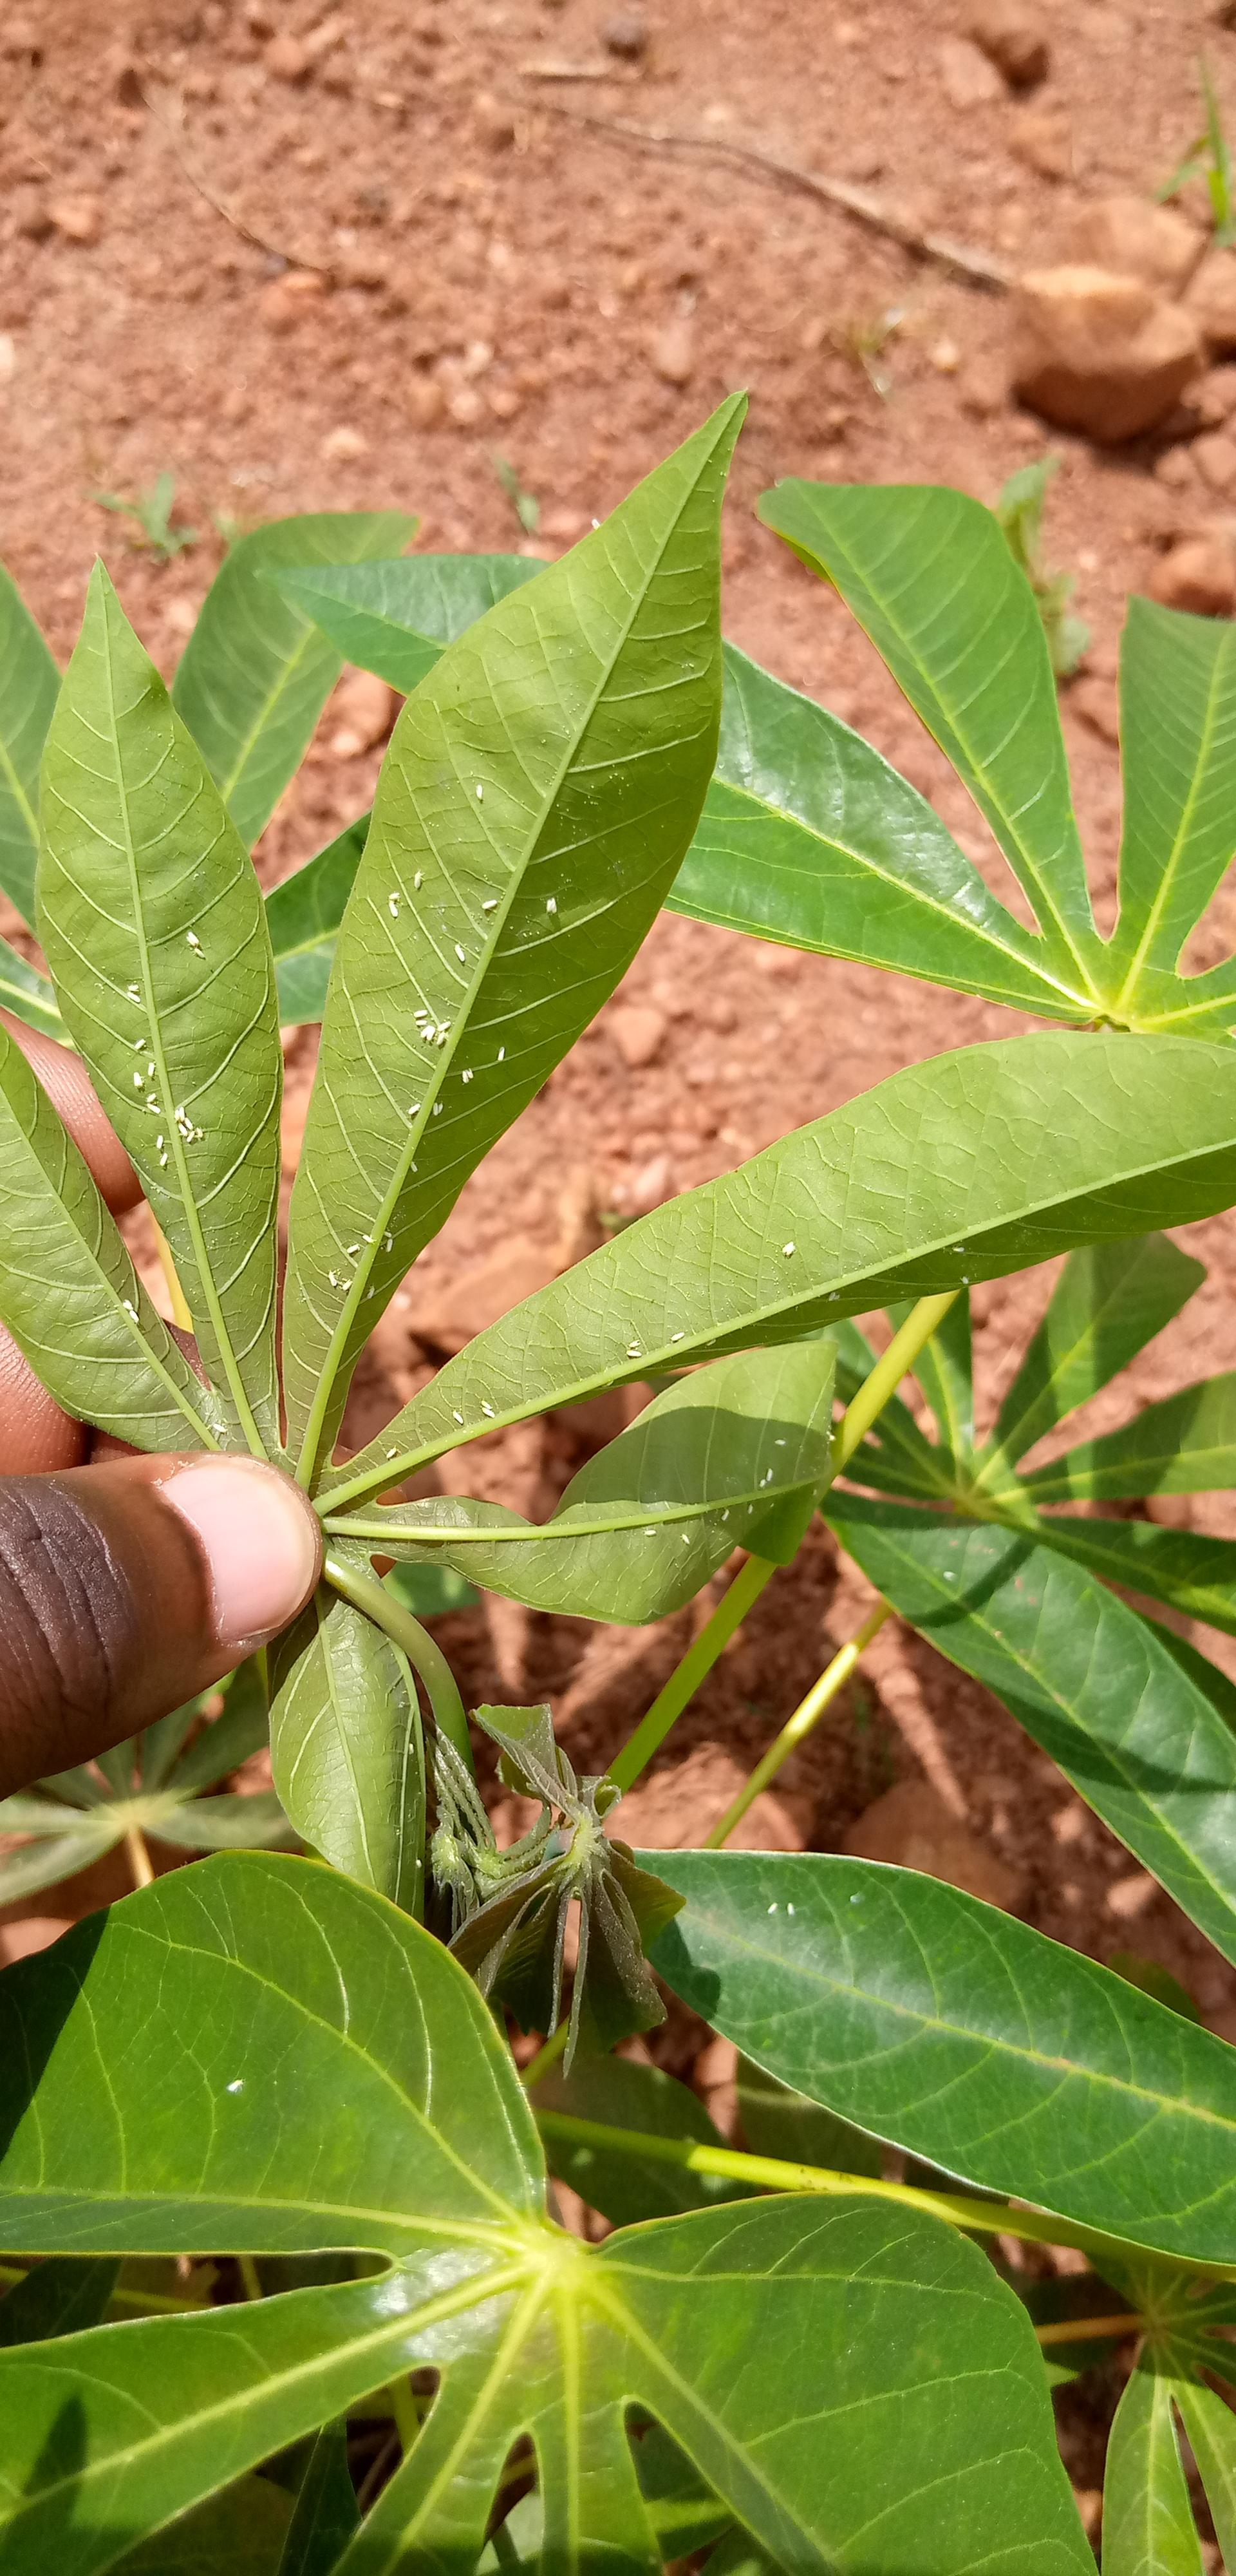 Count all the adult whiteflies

76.